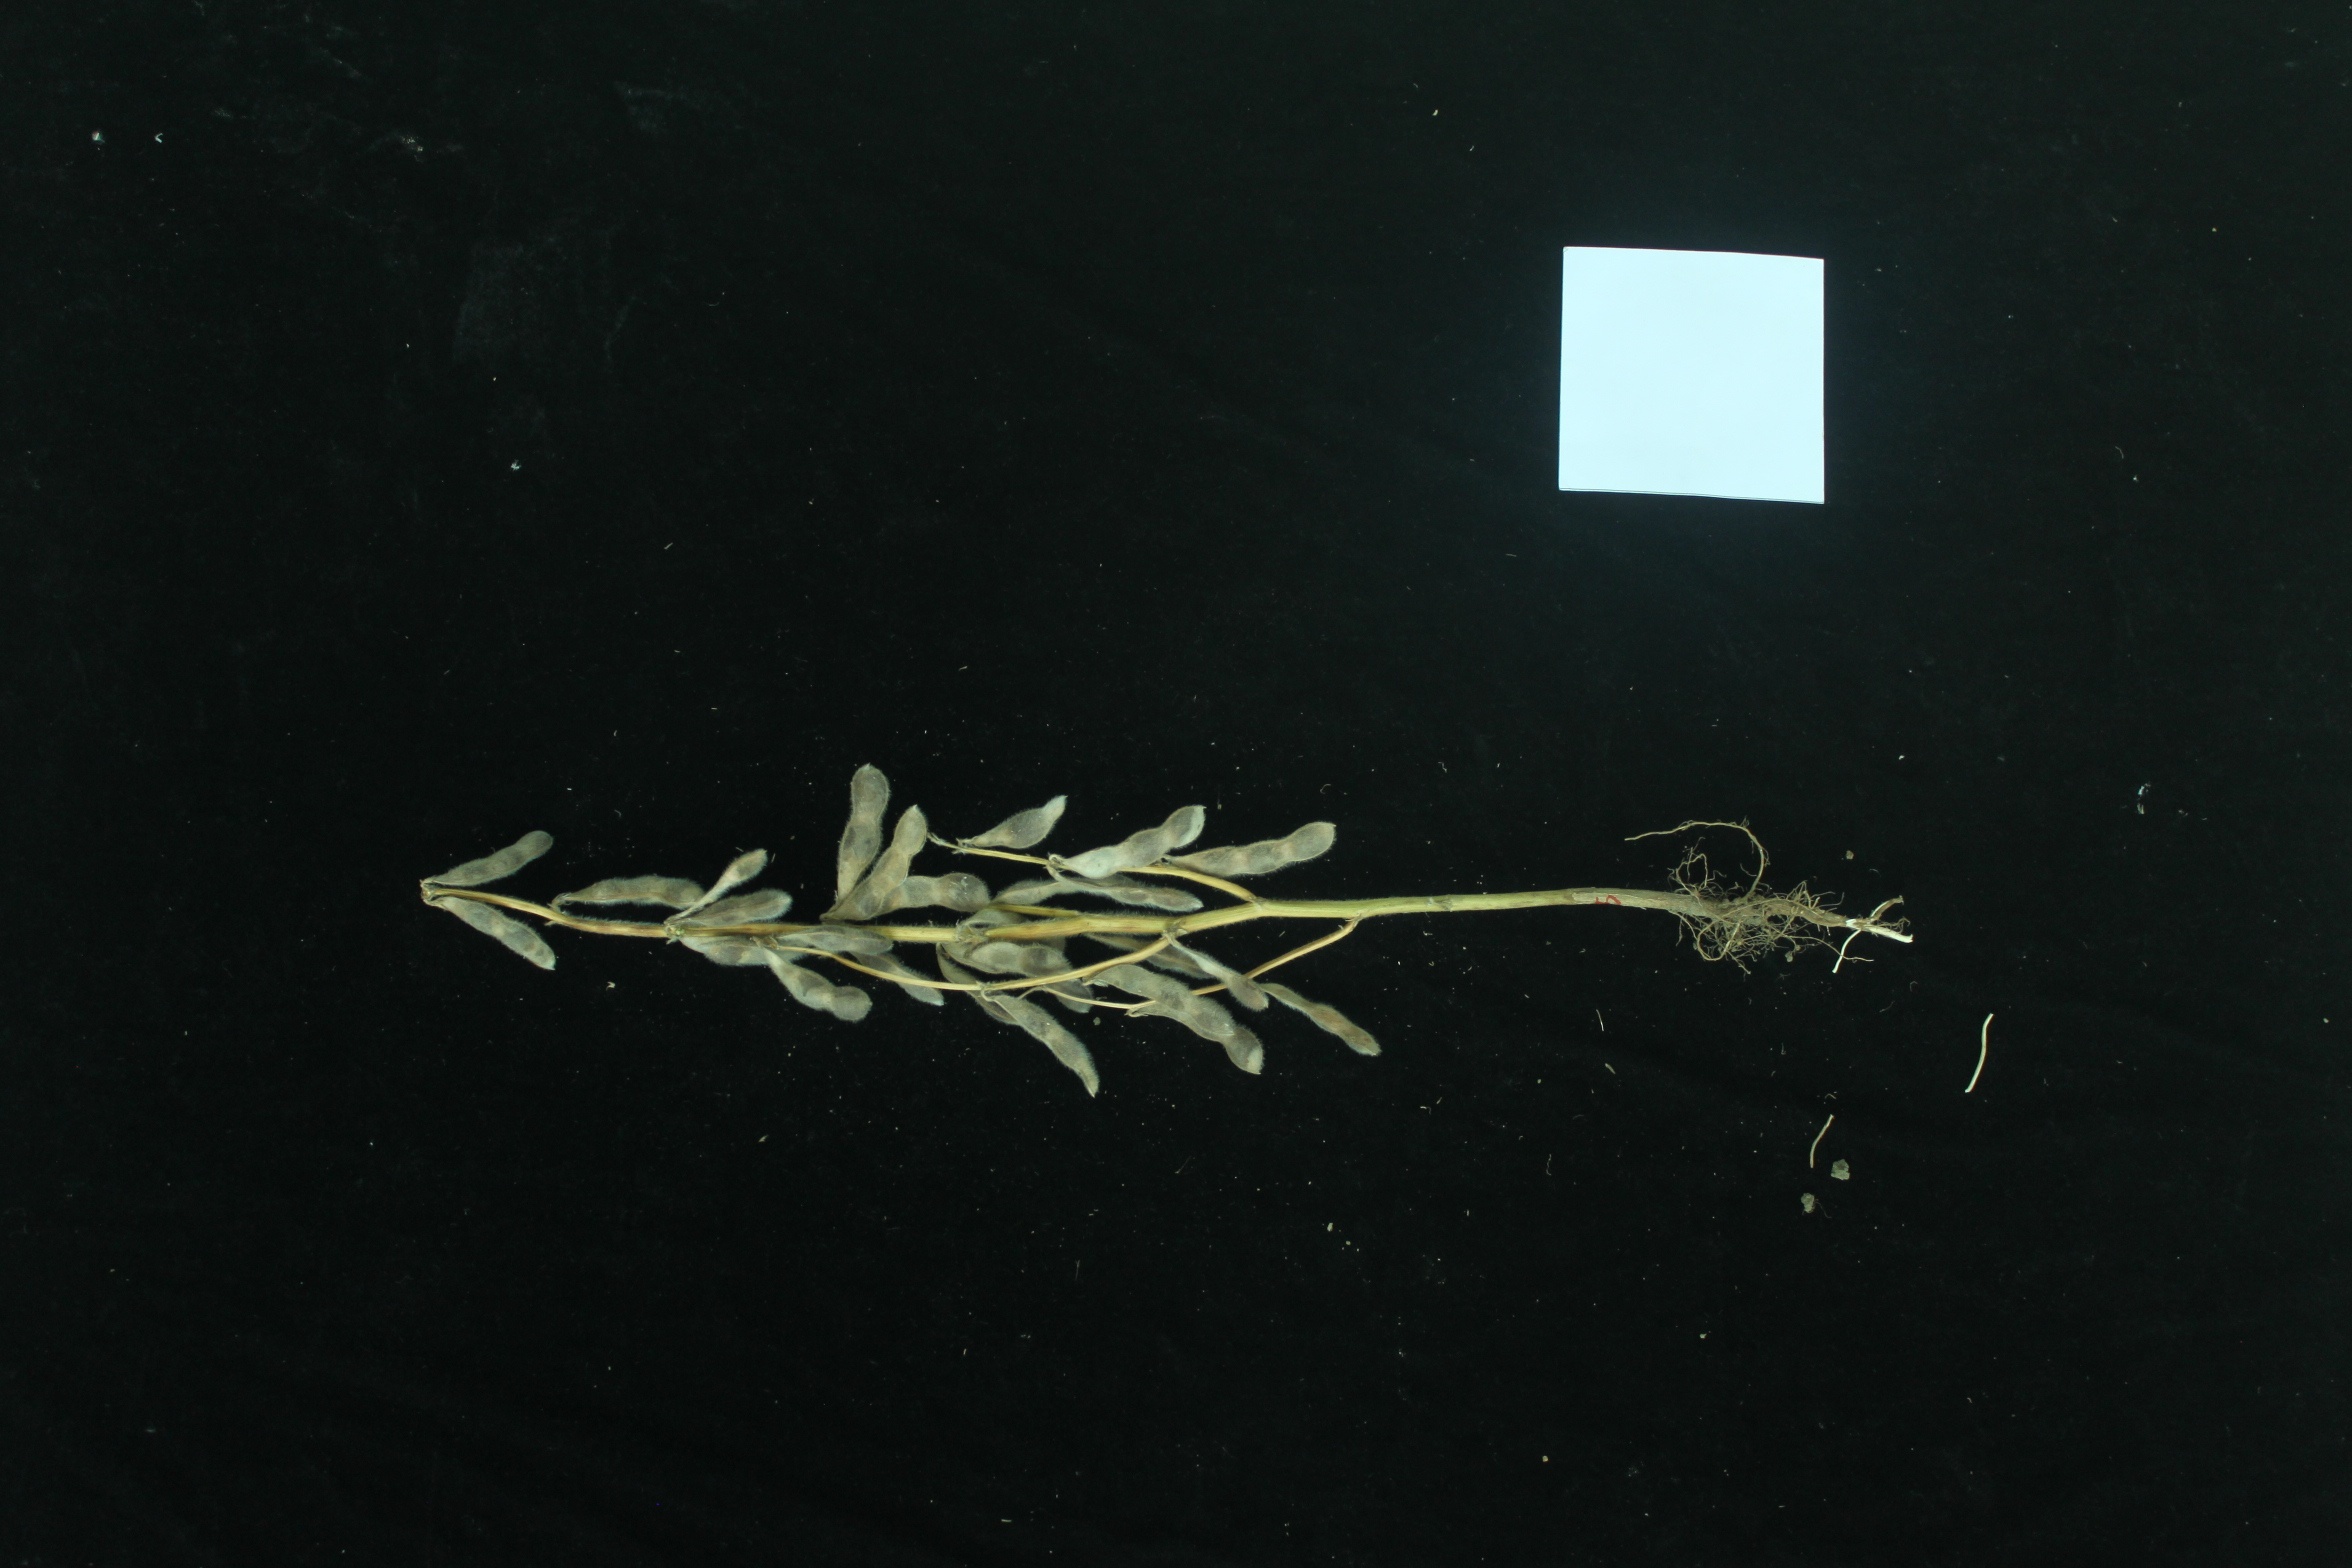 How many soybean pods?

26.